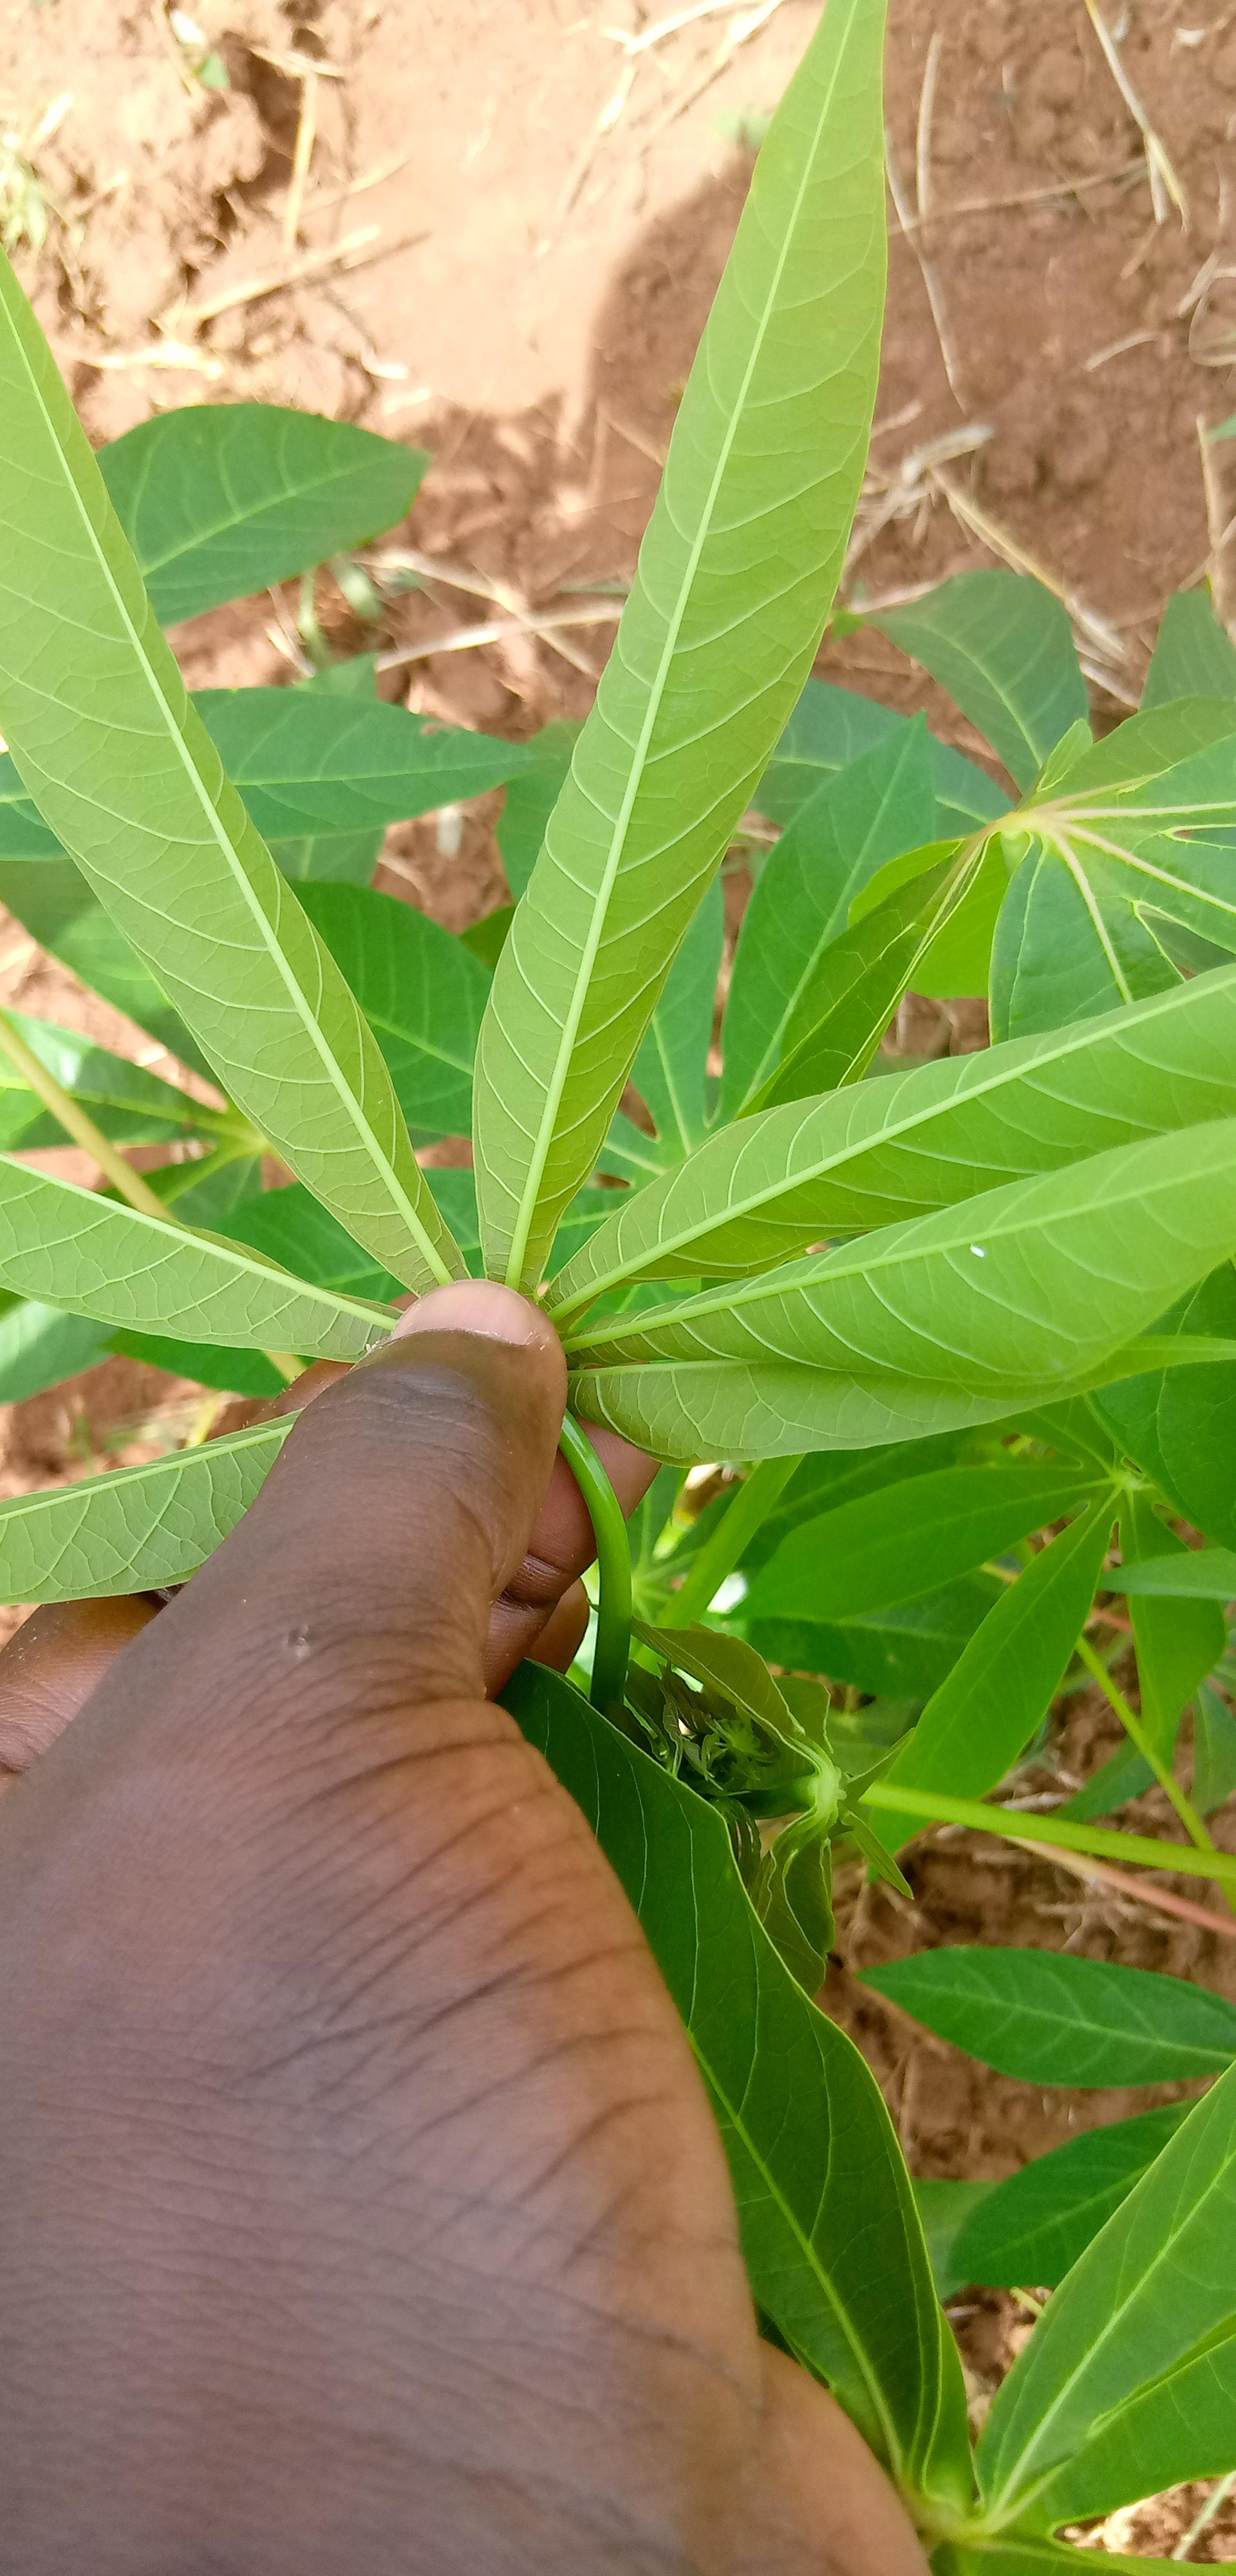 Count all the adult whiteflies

1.